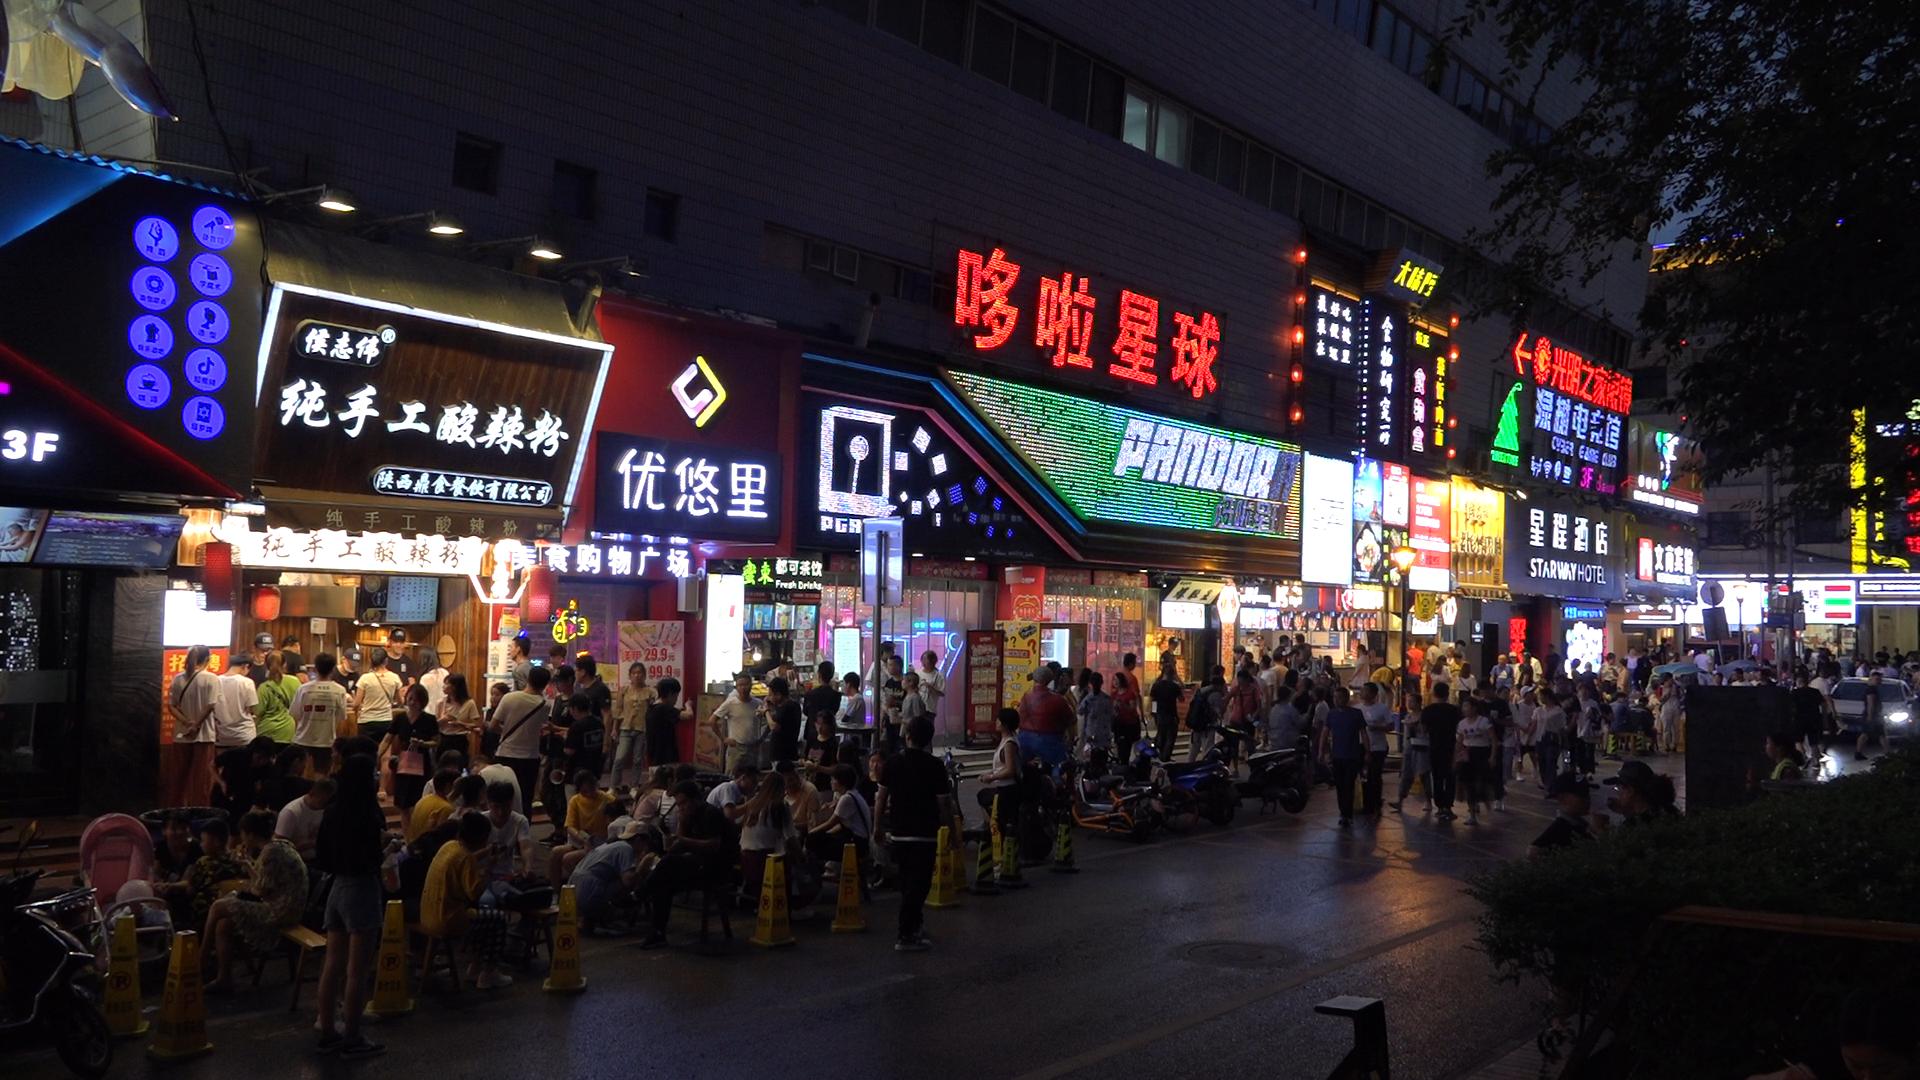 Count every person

143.